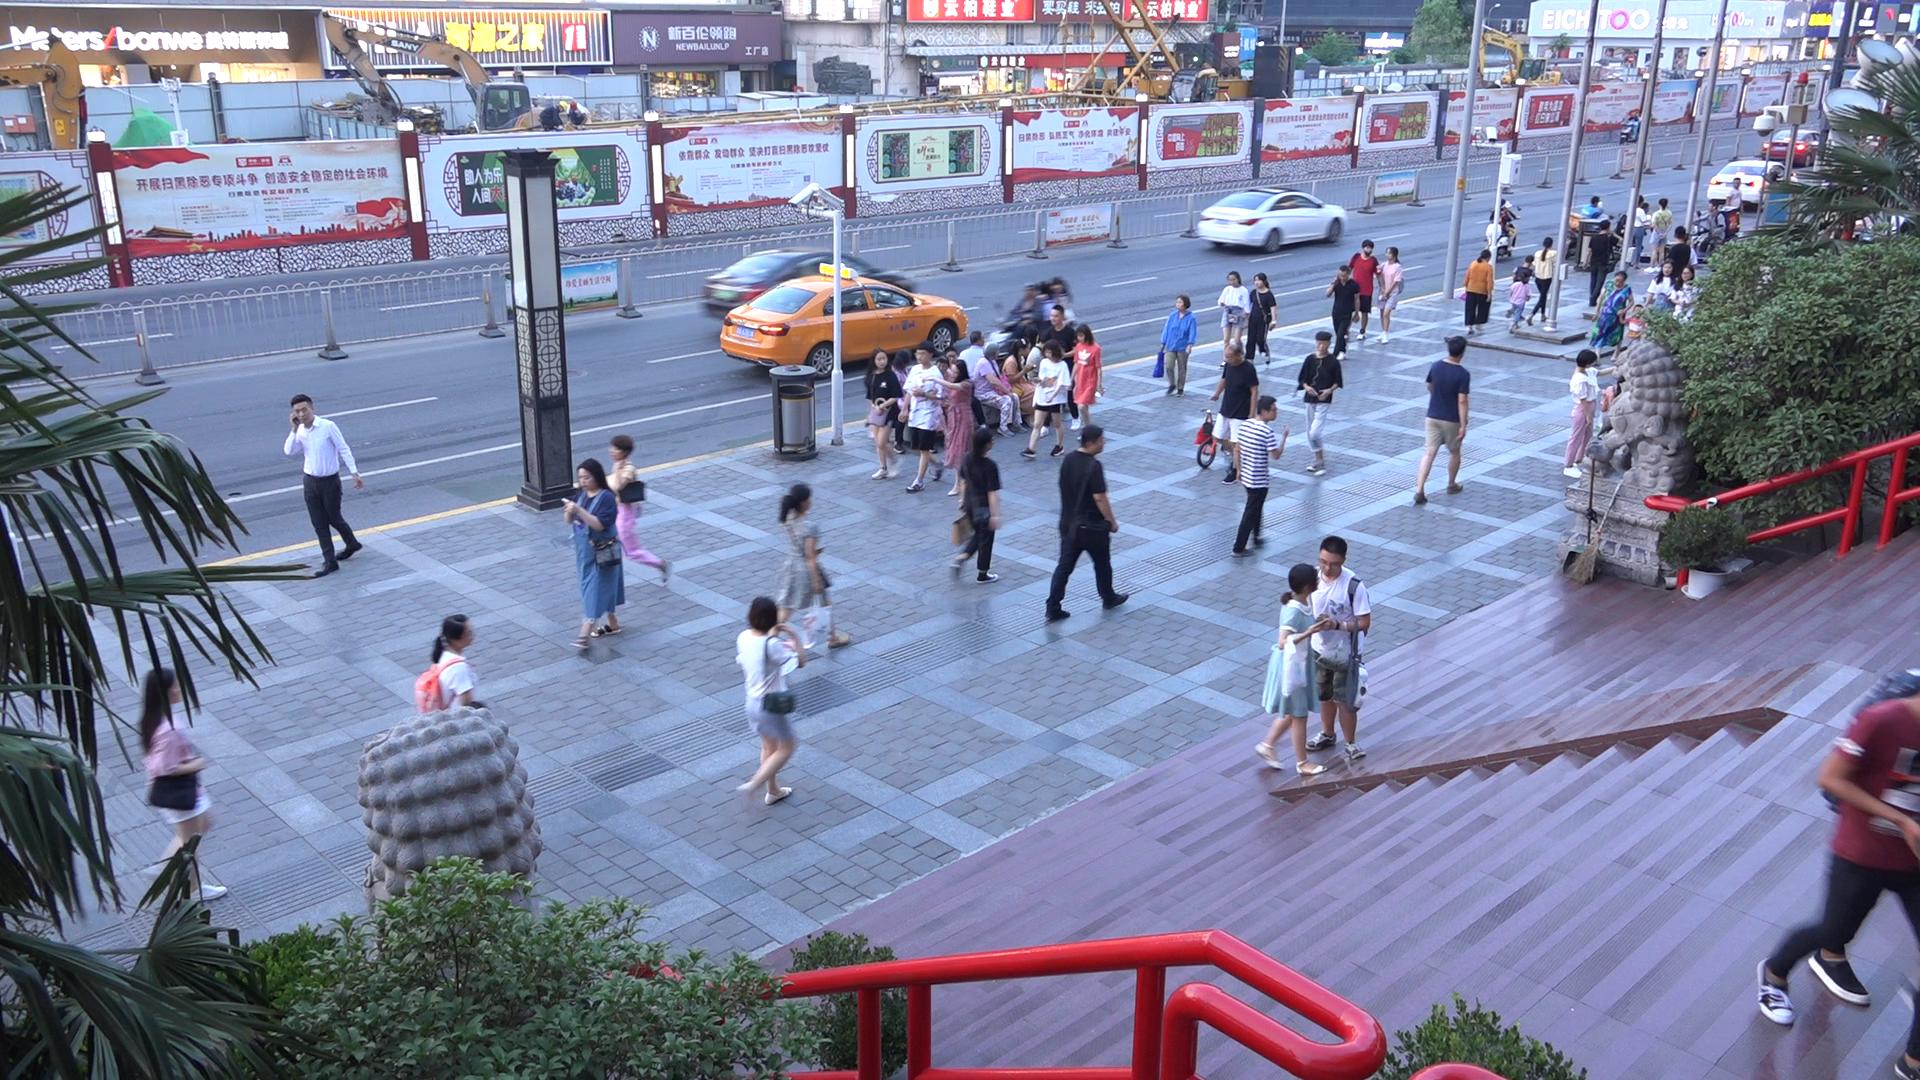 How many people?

59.